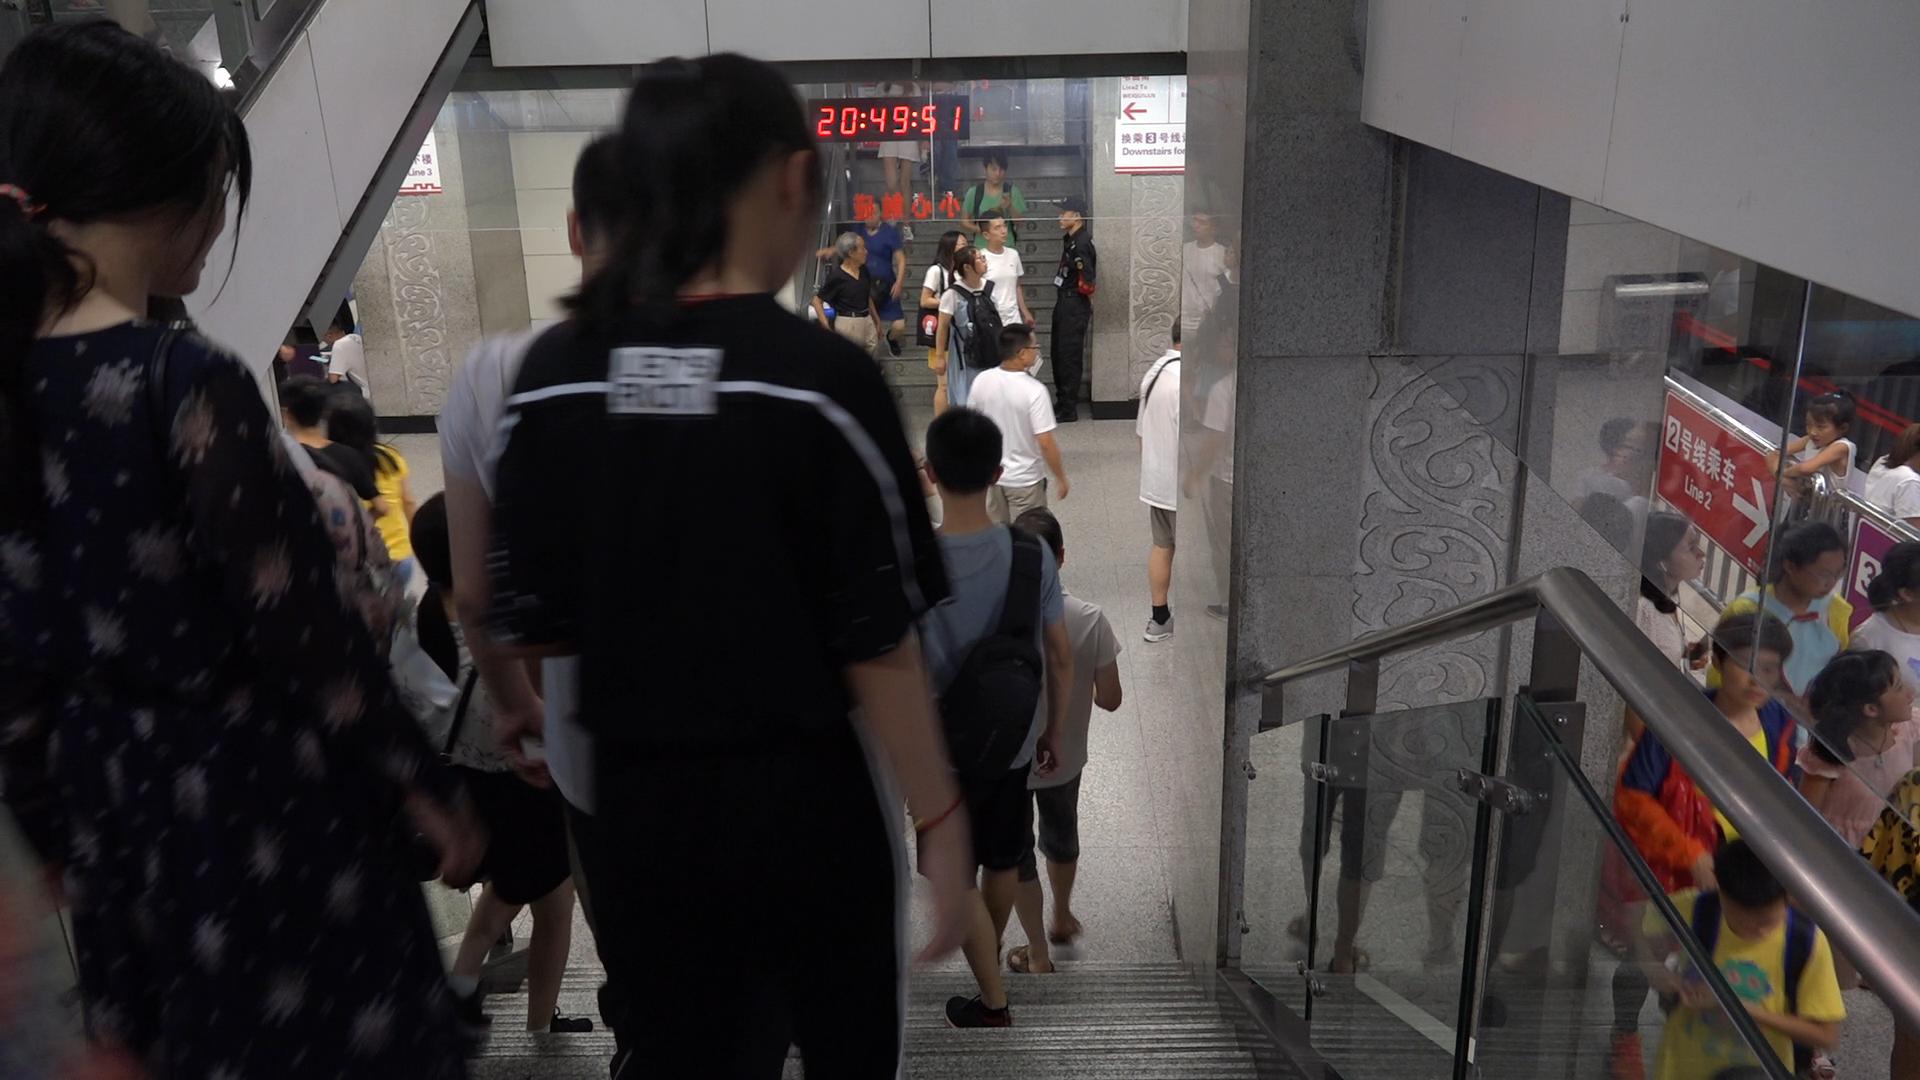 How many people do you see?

26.